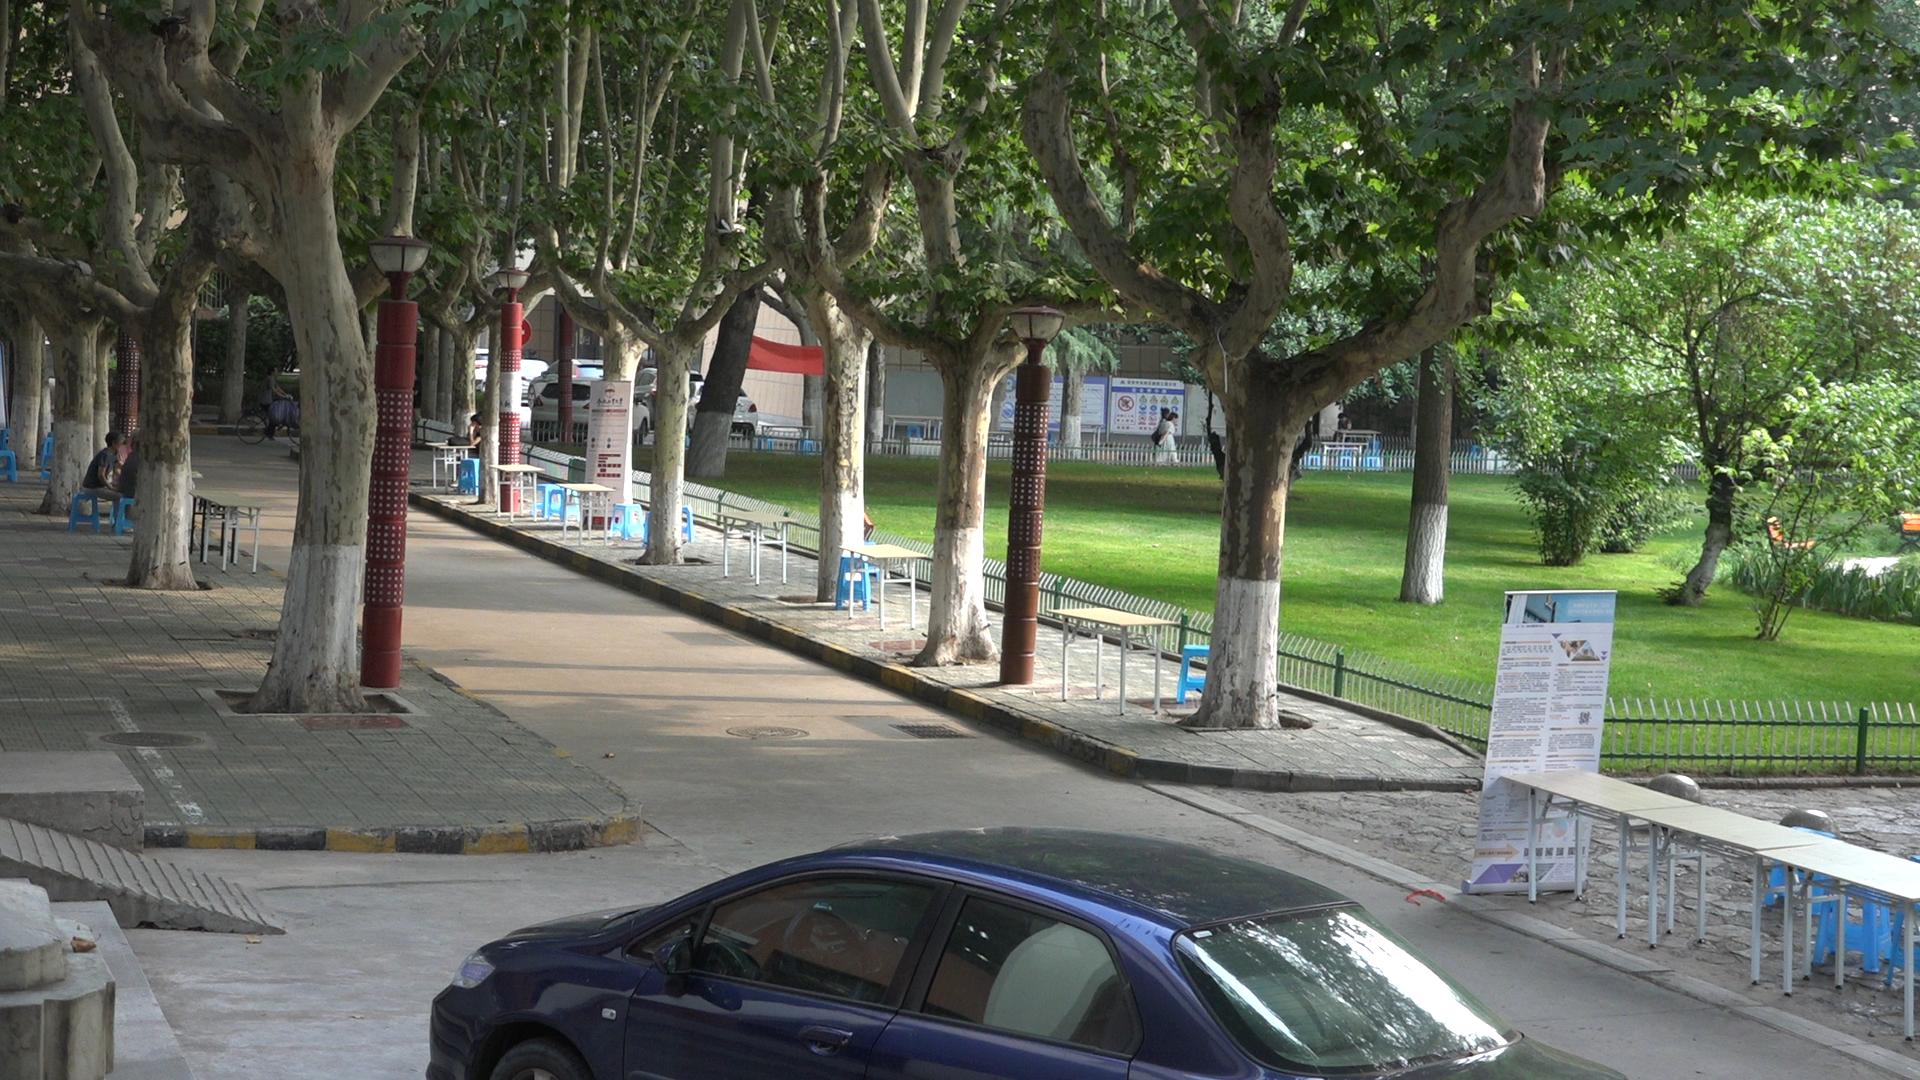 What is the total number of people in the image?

7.